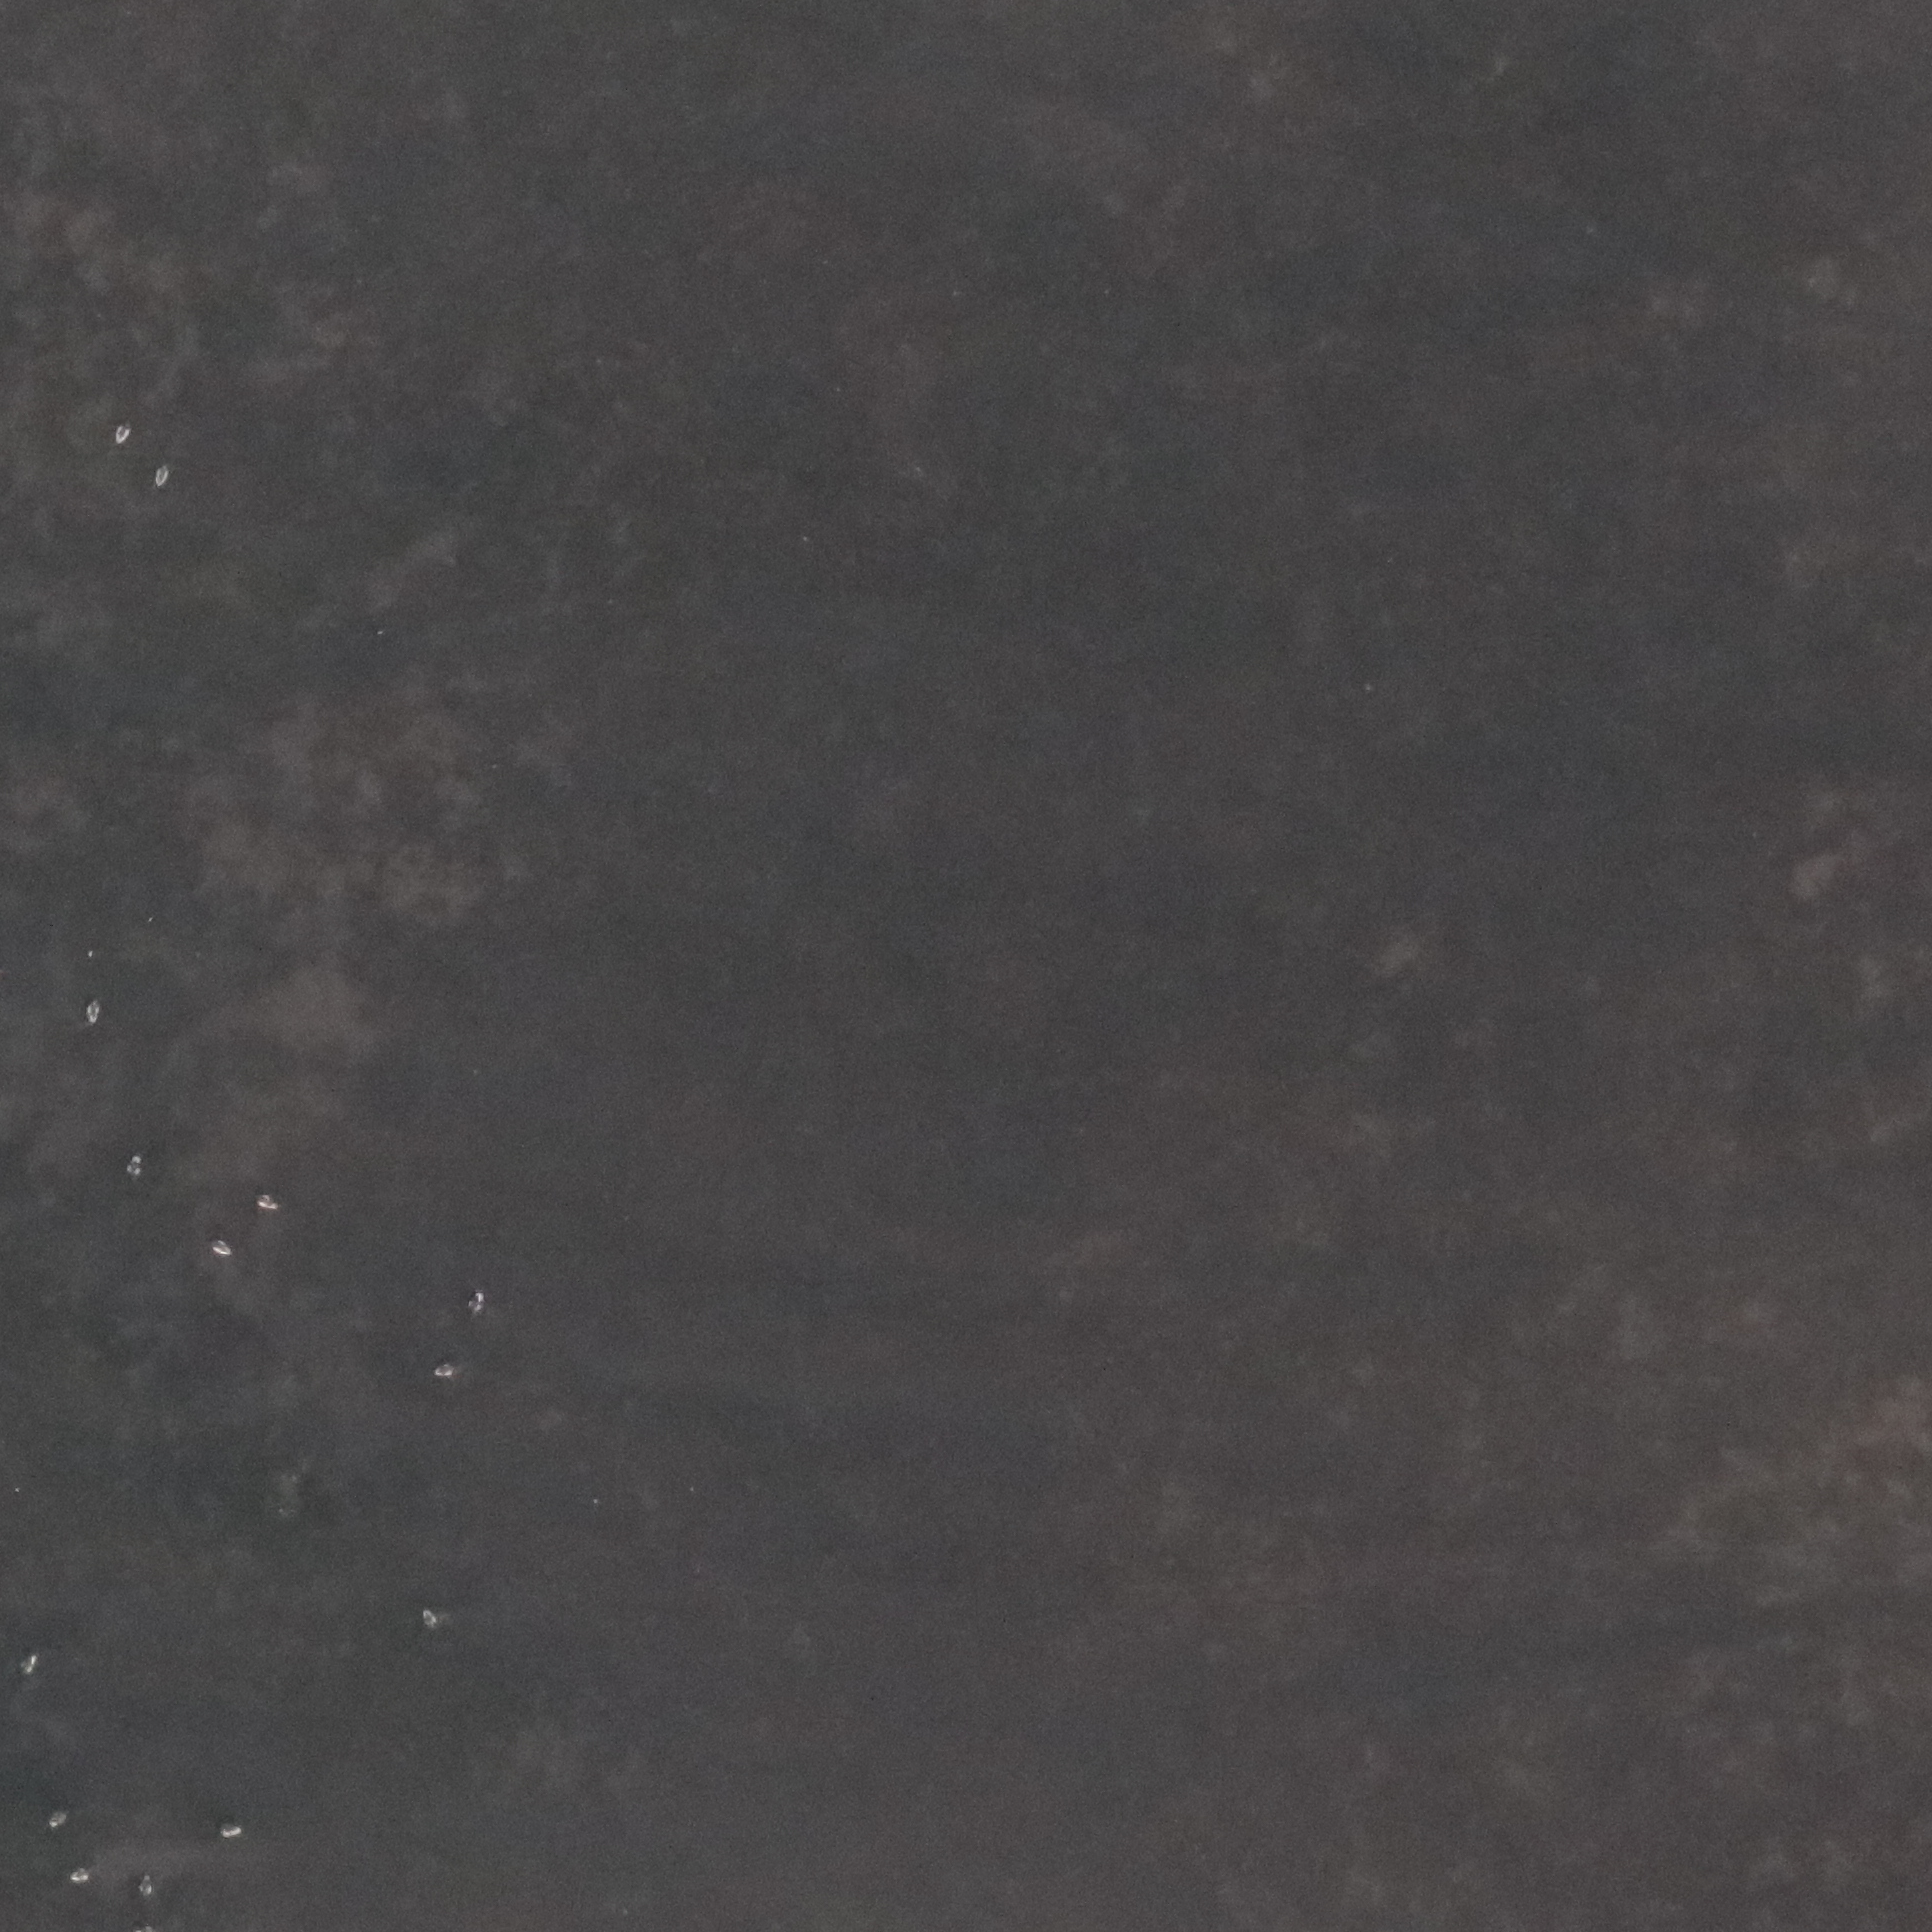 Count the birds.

14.